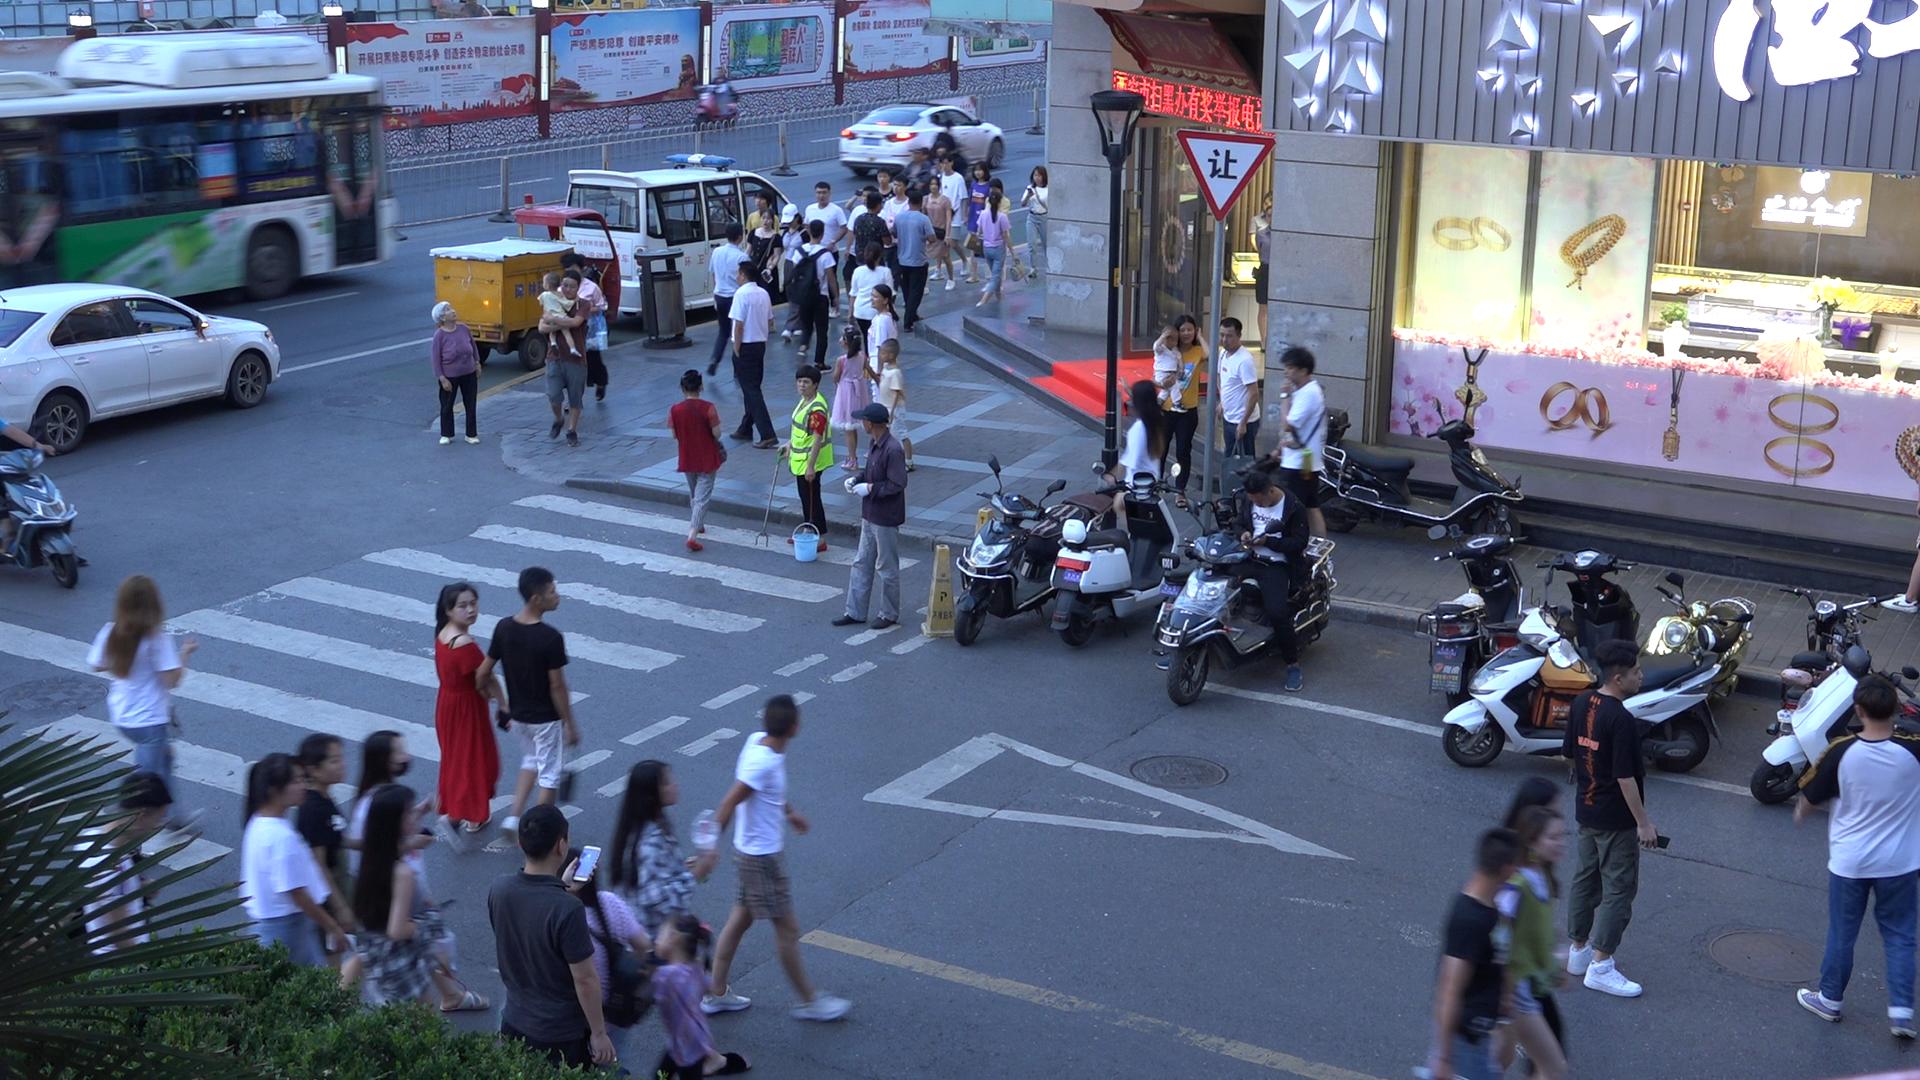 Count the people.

57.